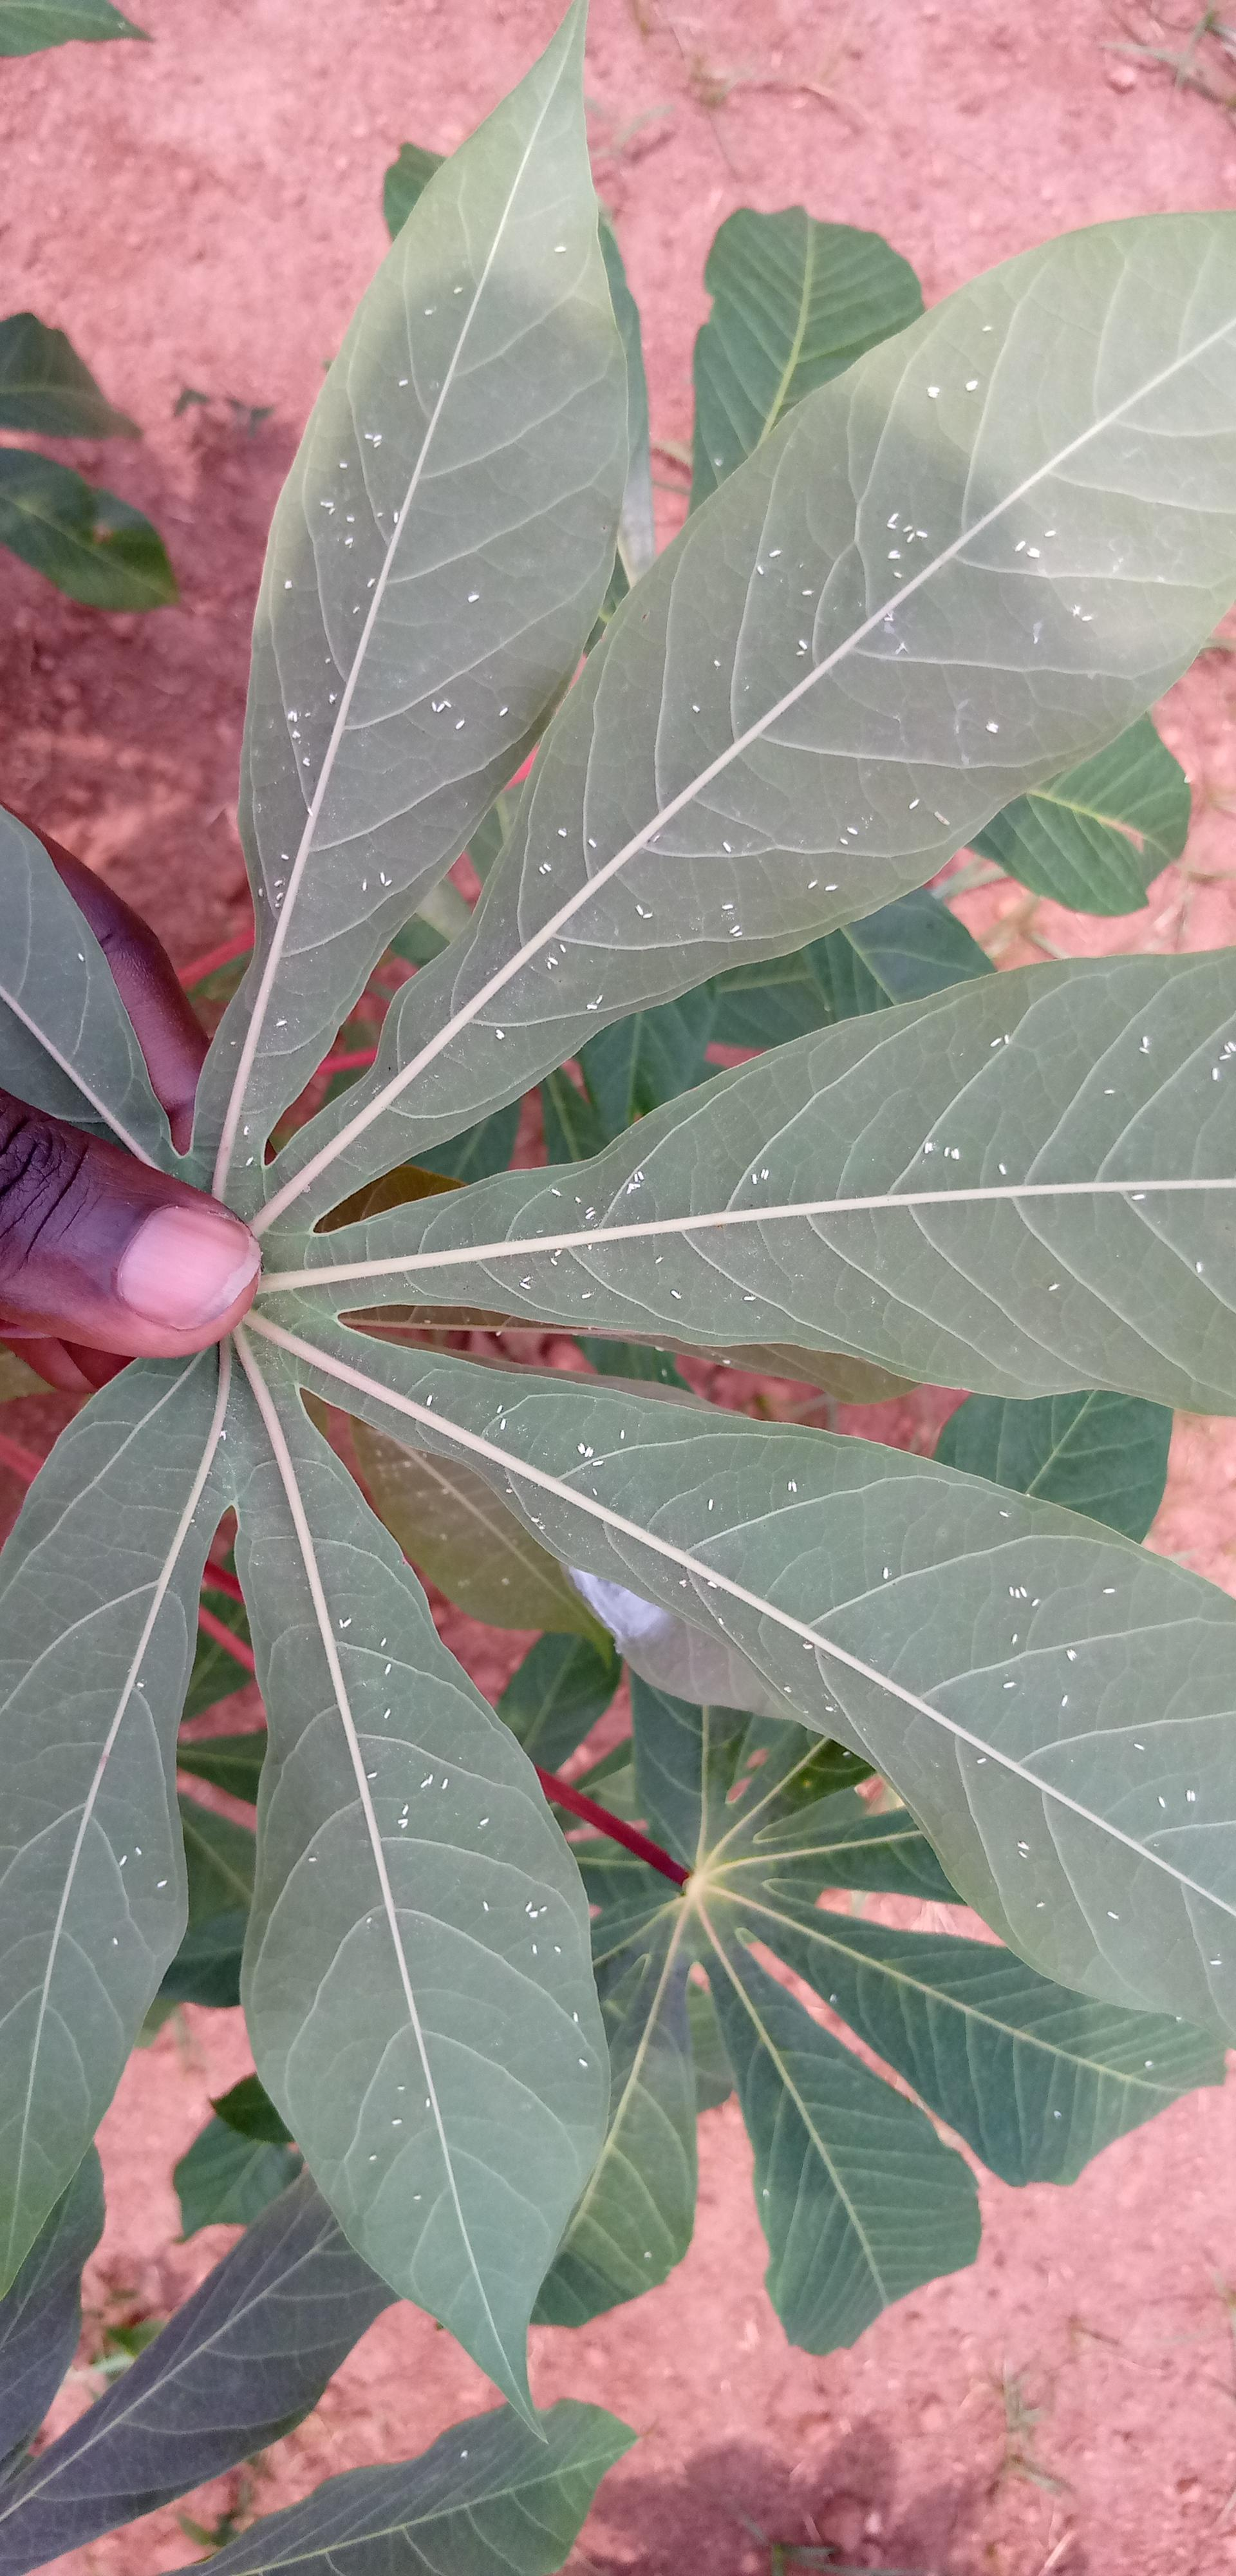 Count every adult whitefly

161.